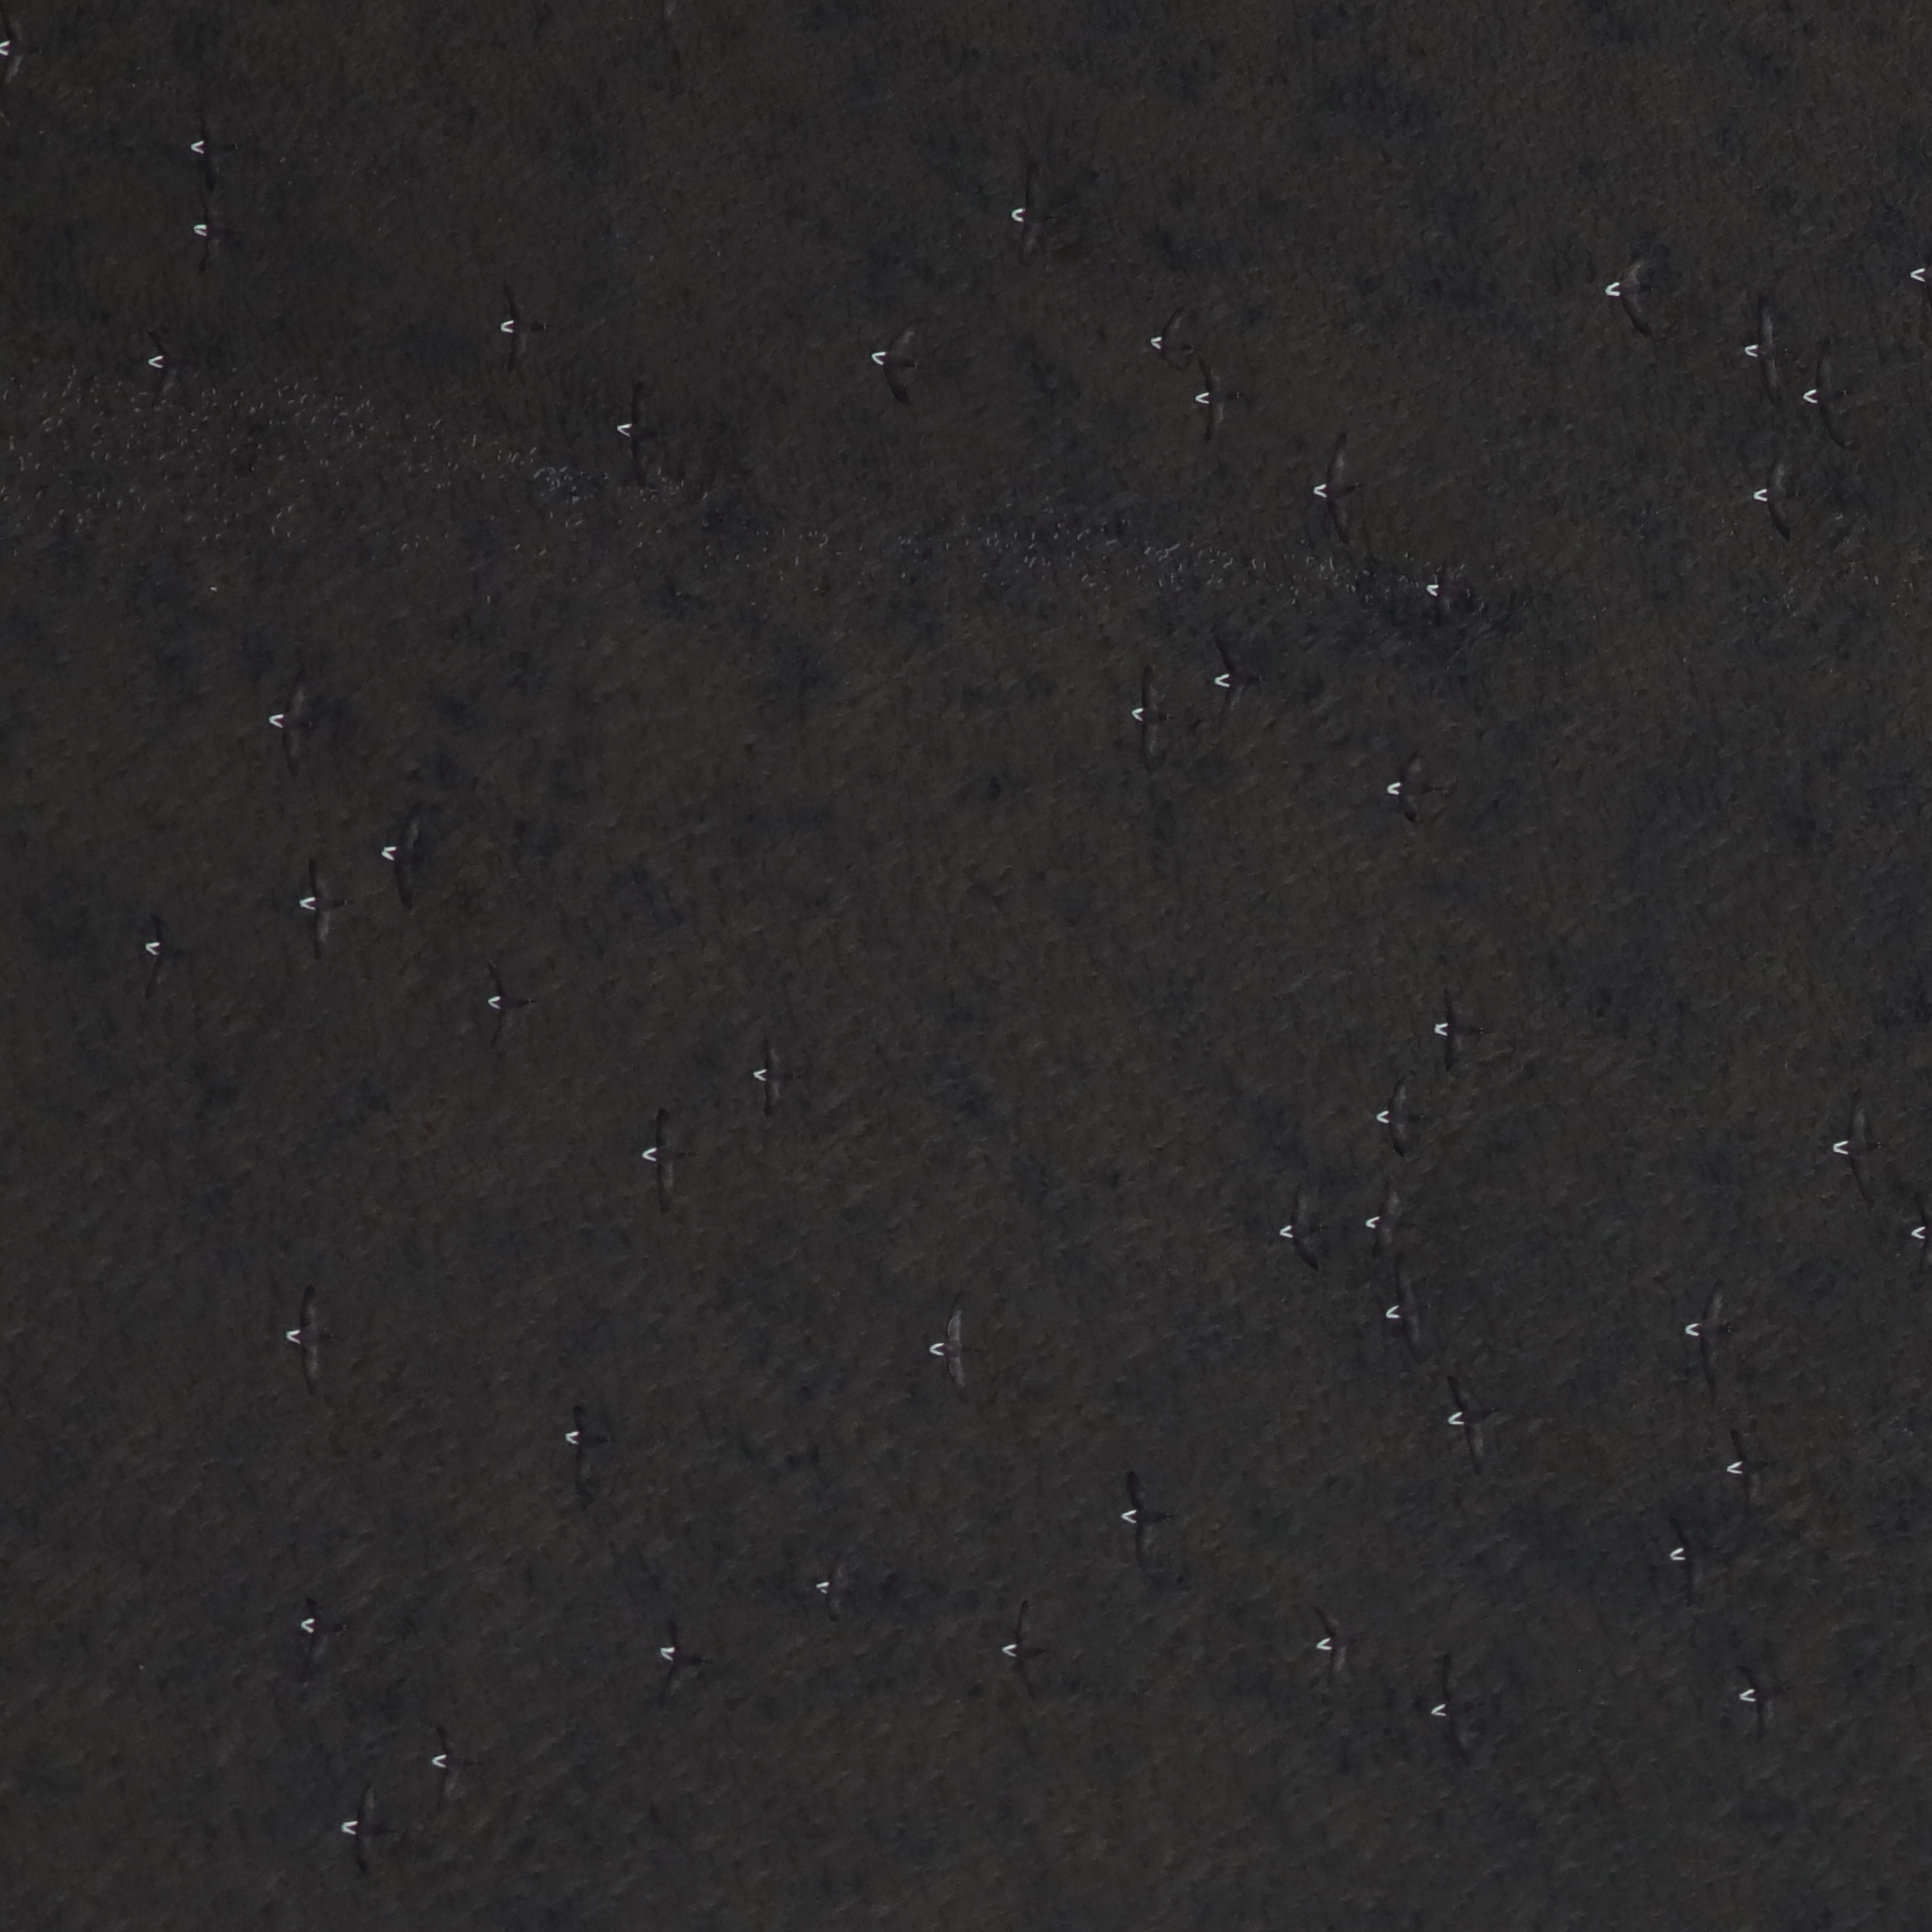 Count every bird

50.